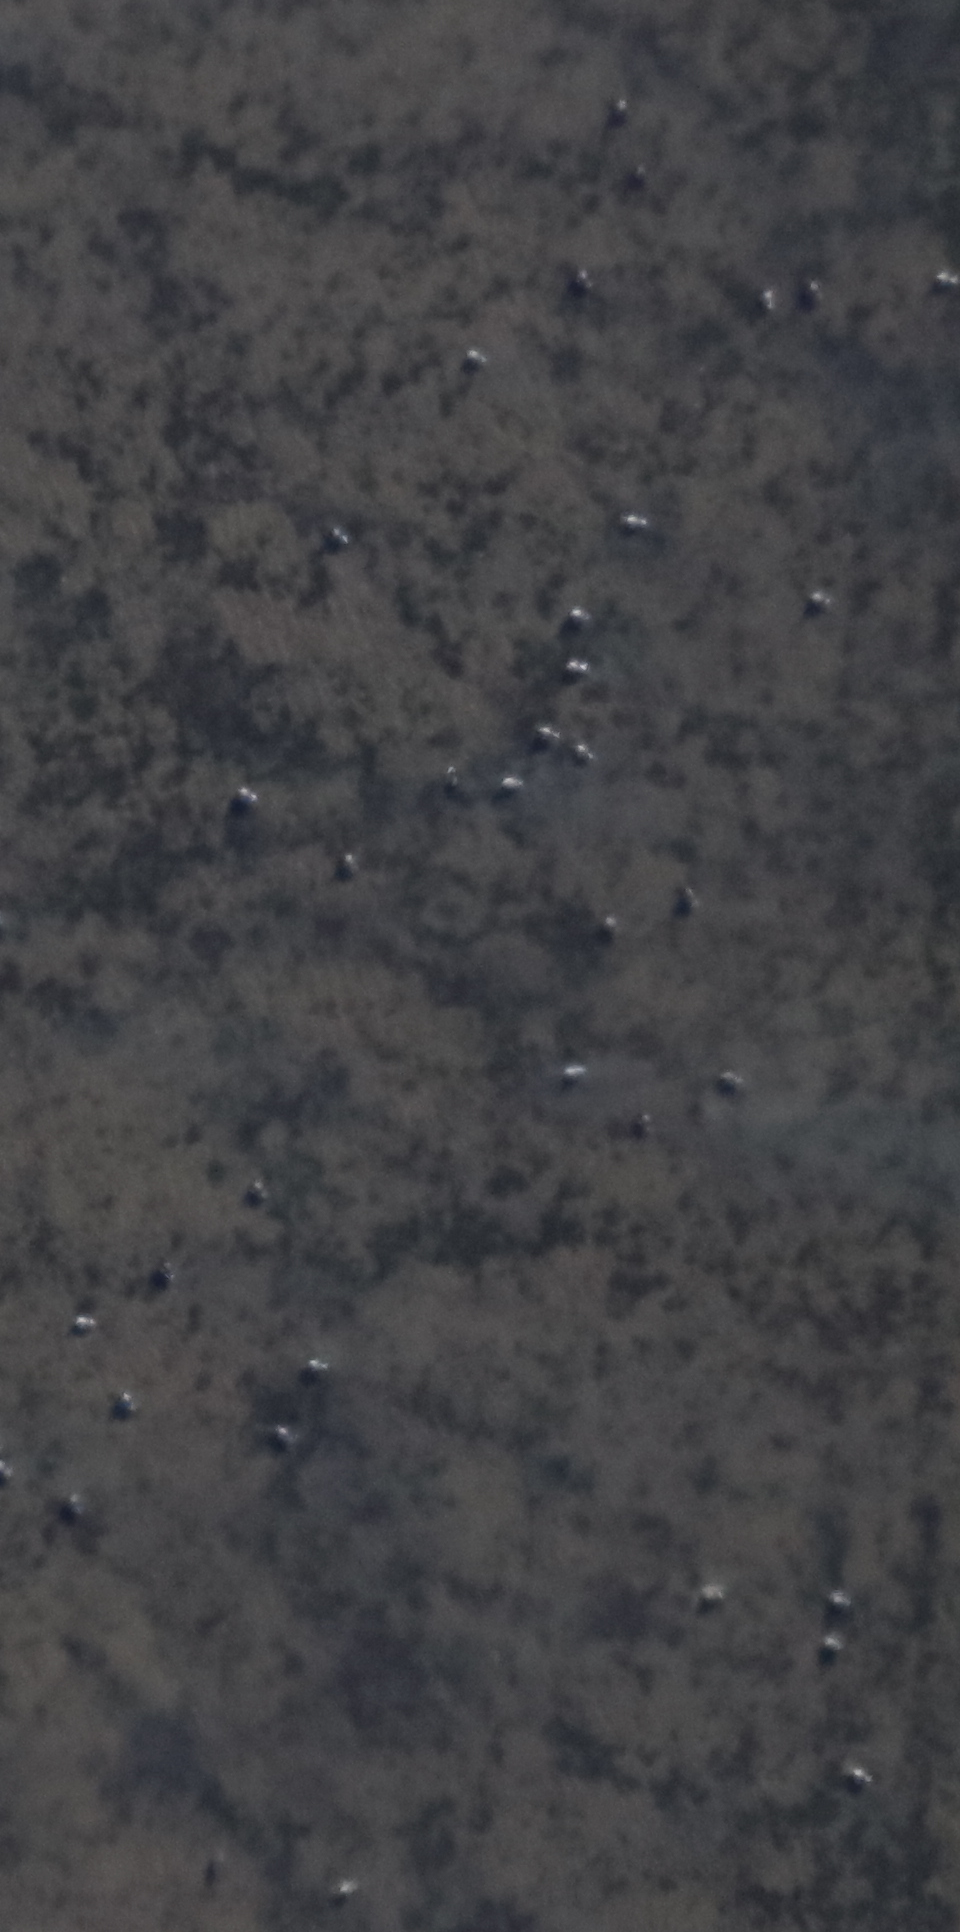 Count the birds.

37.